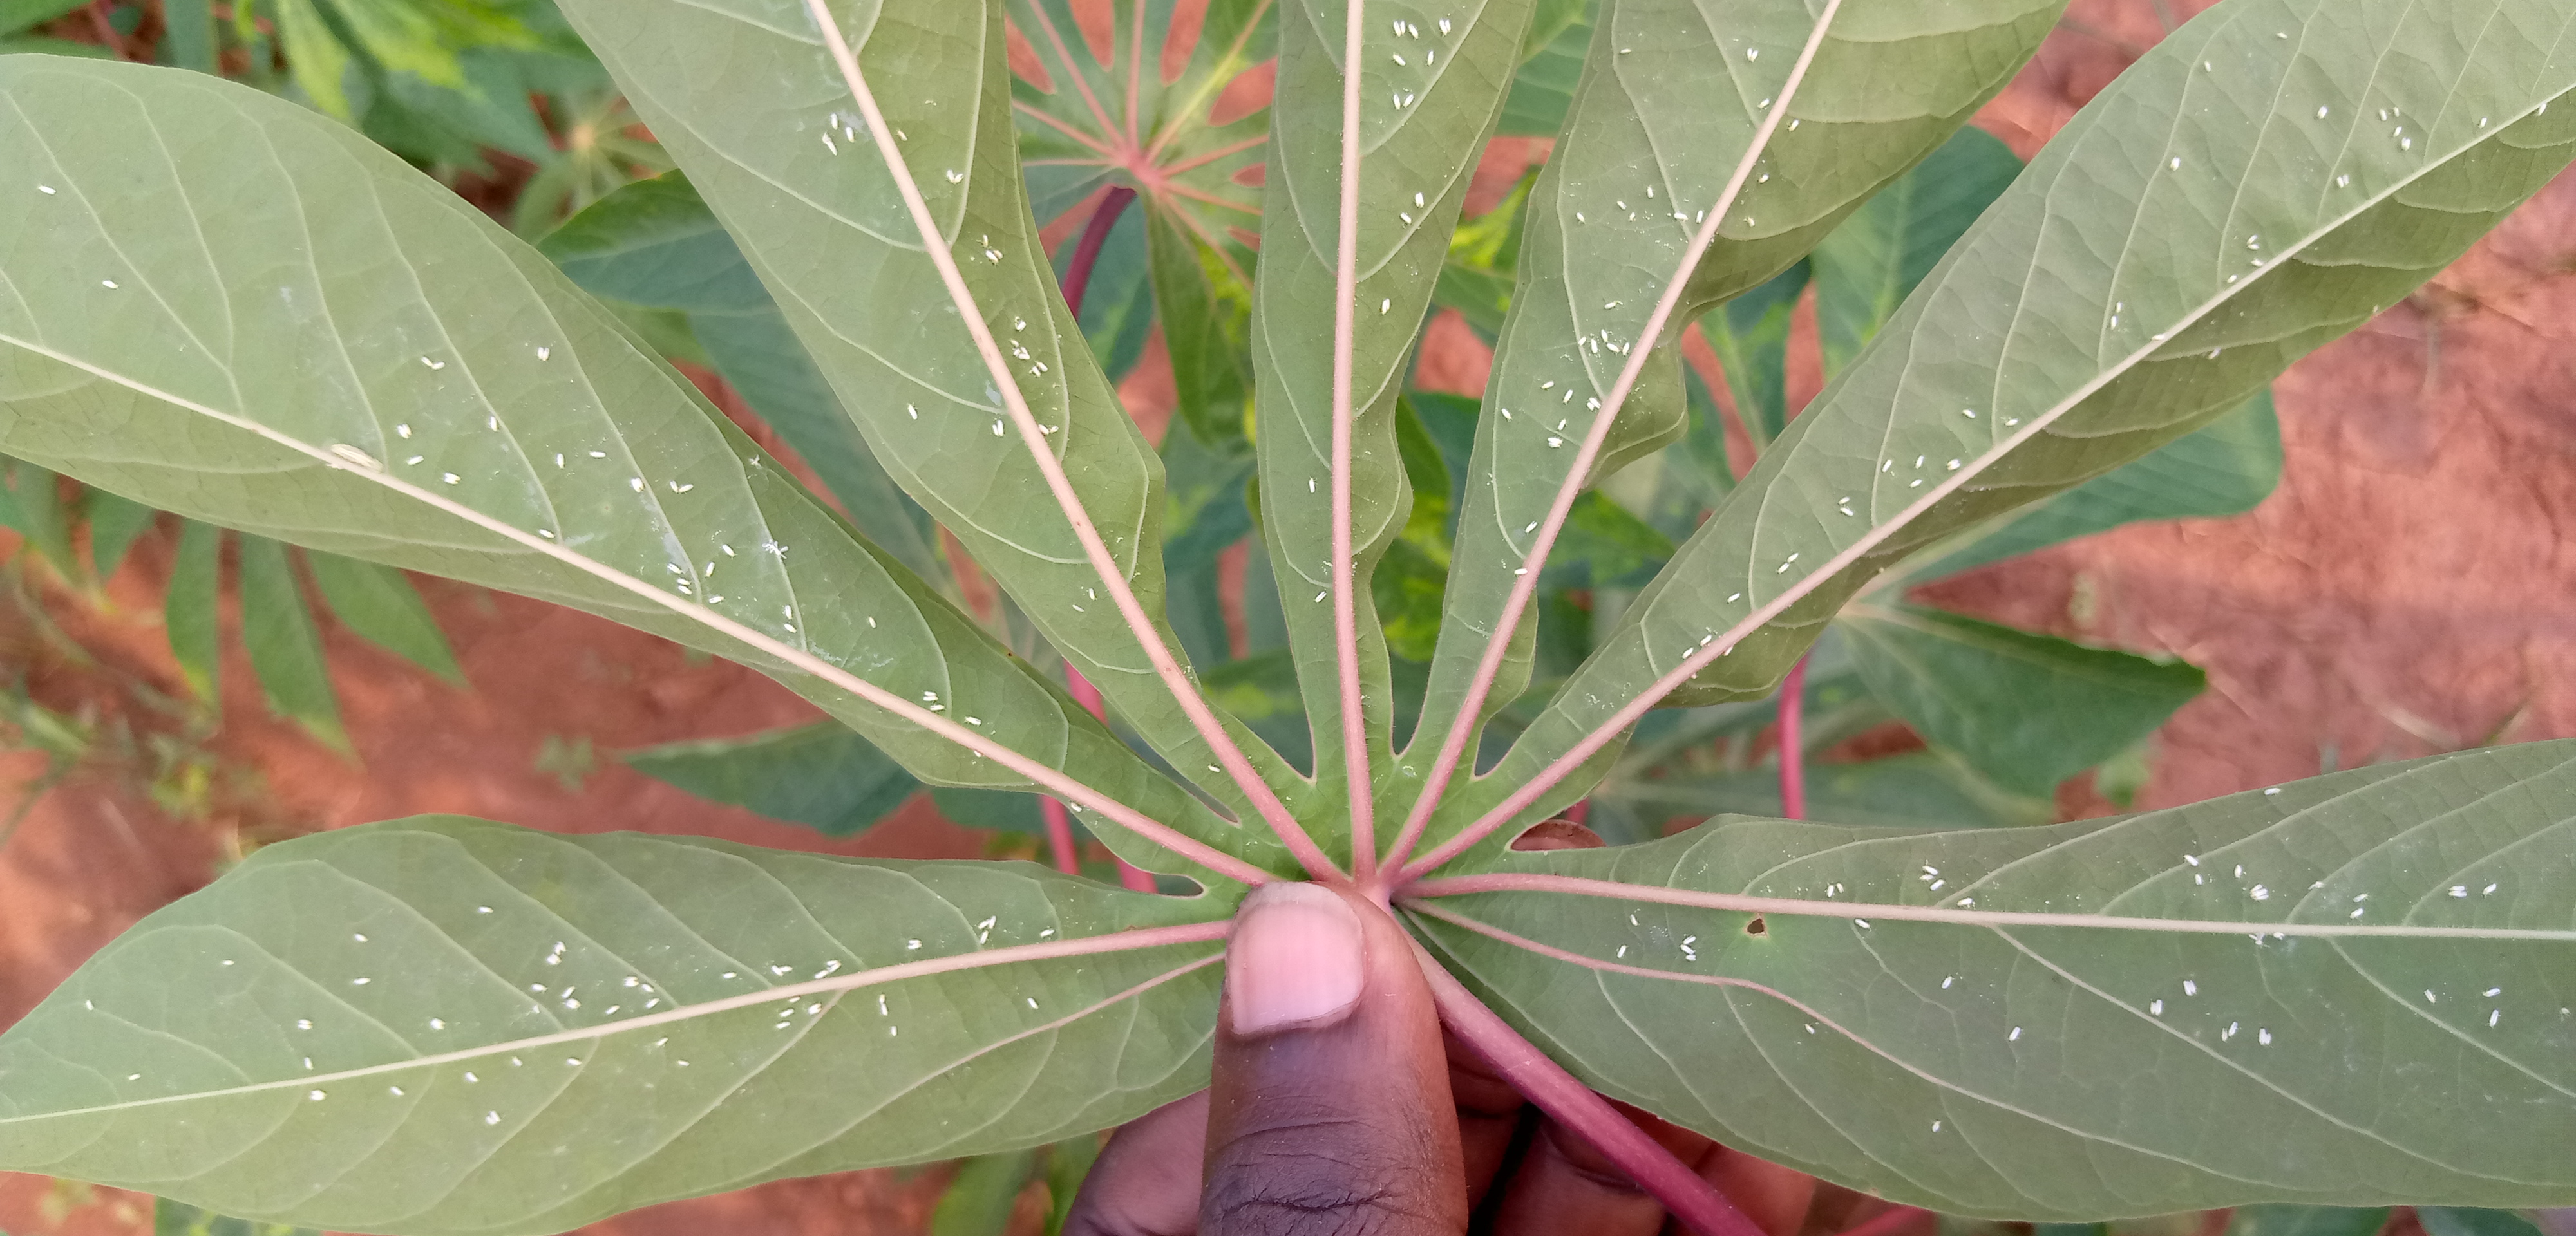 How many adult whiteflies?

200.